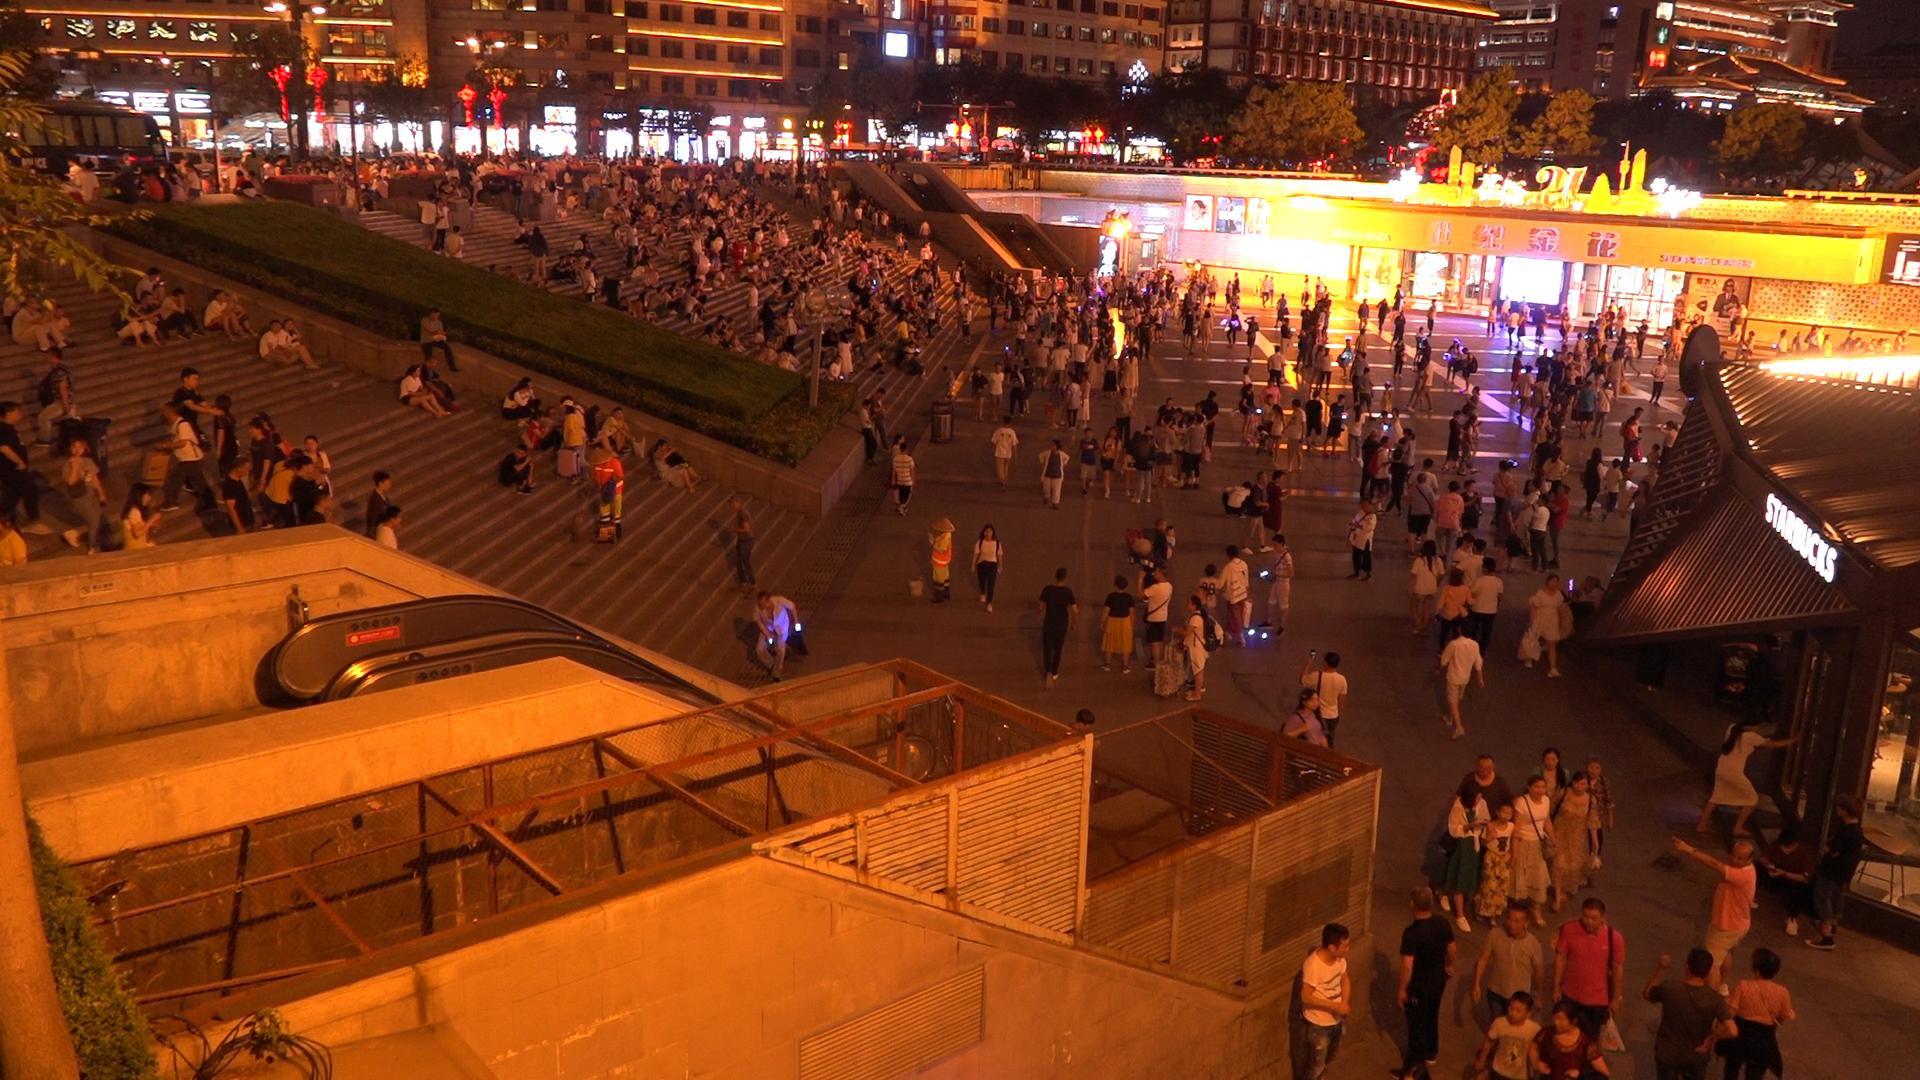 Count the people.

577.